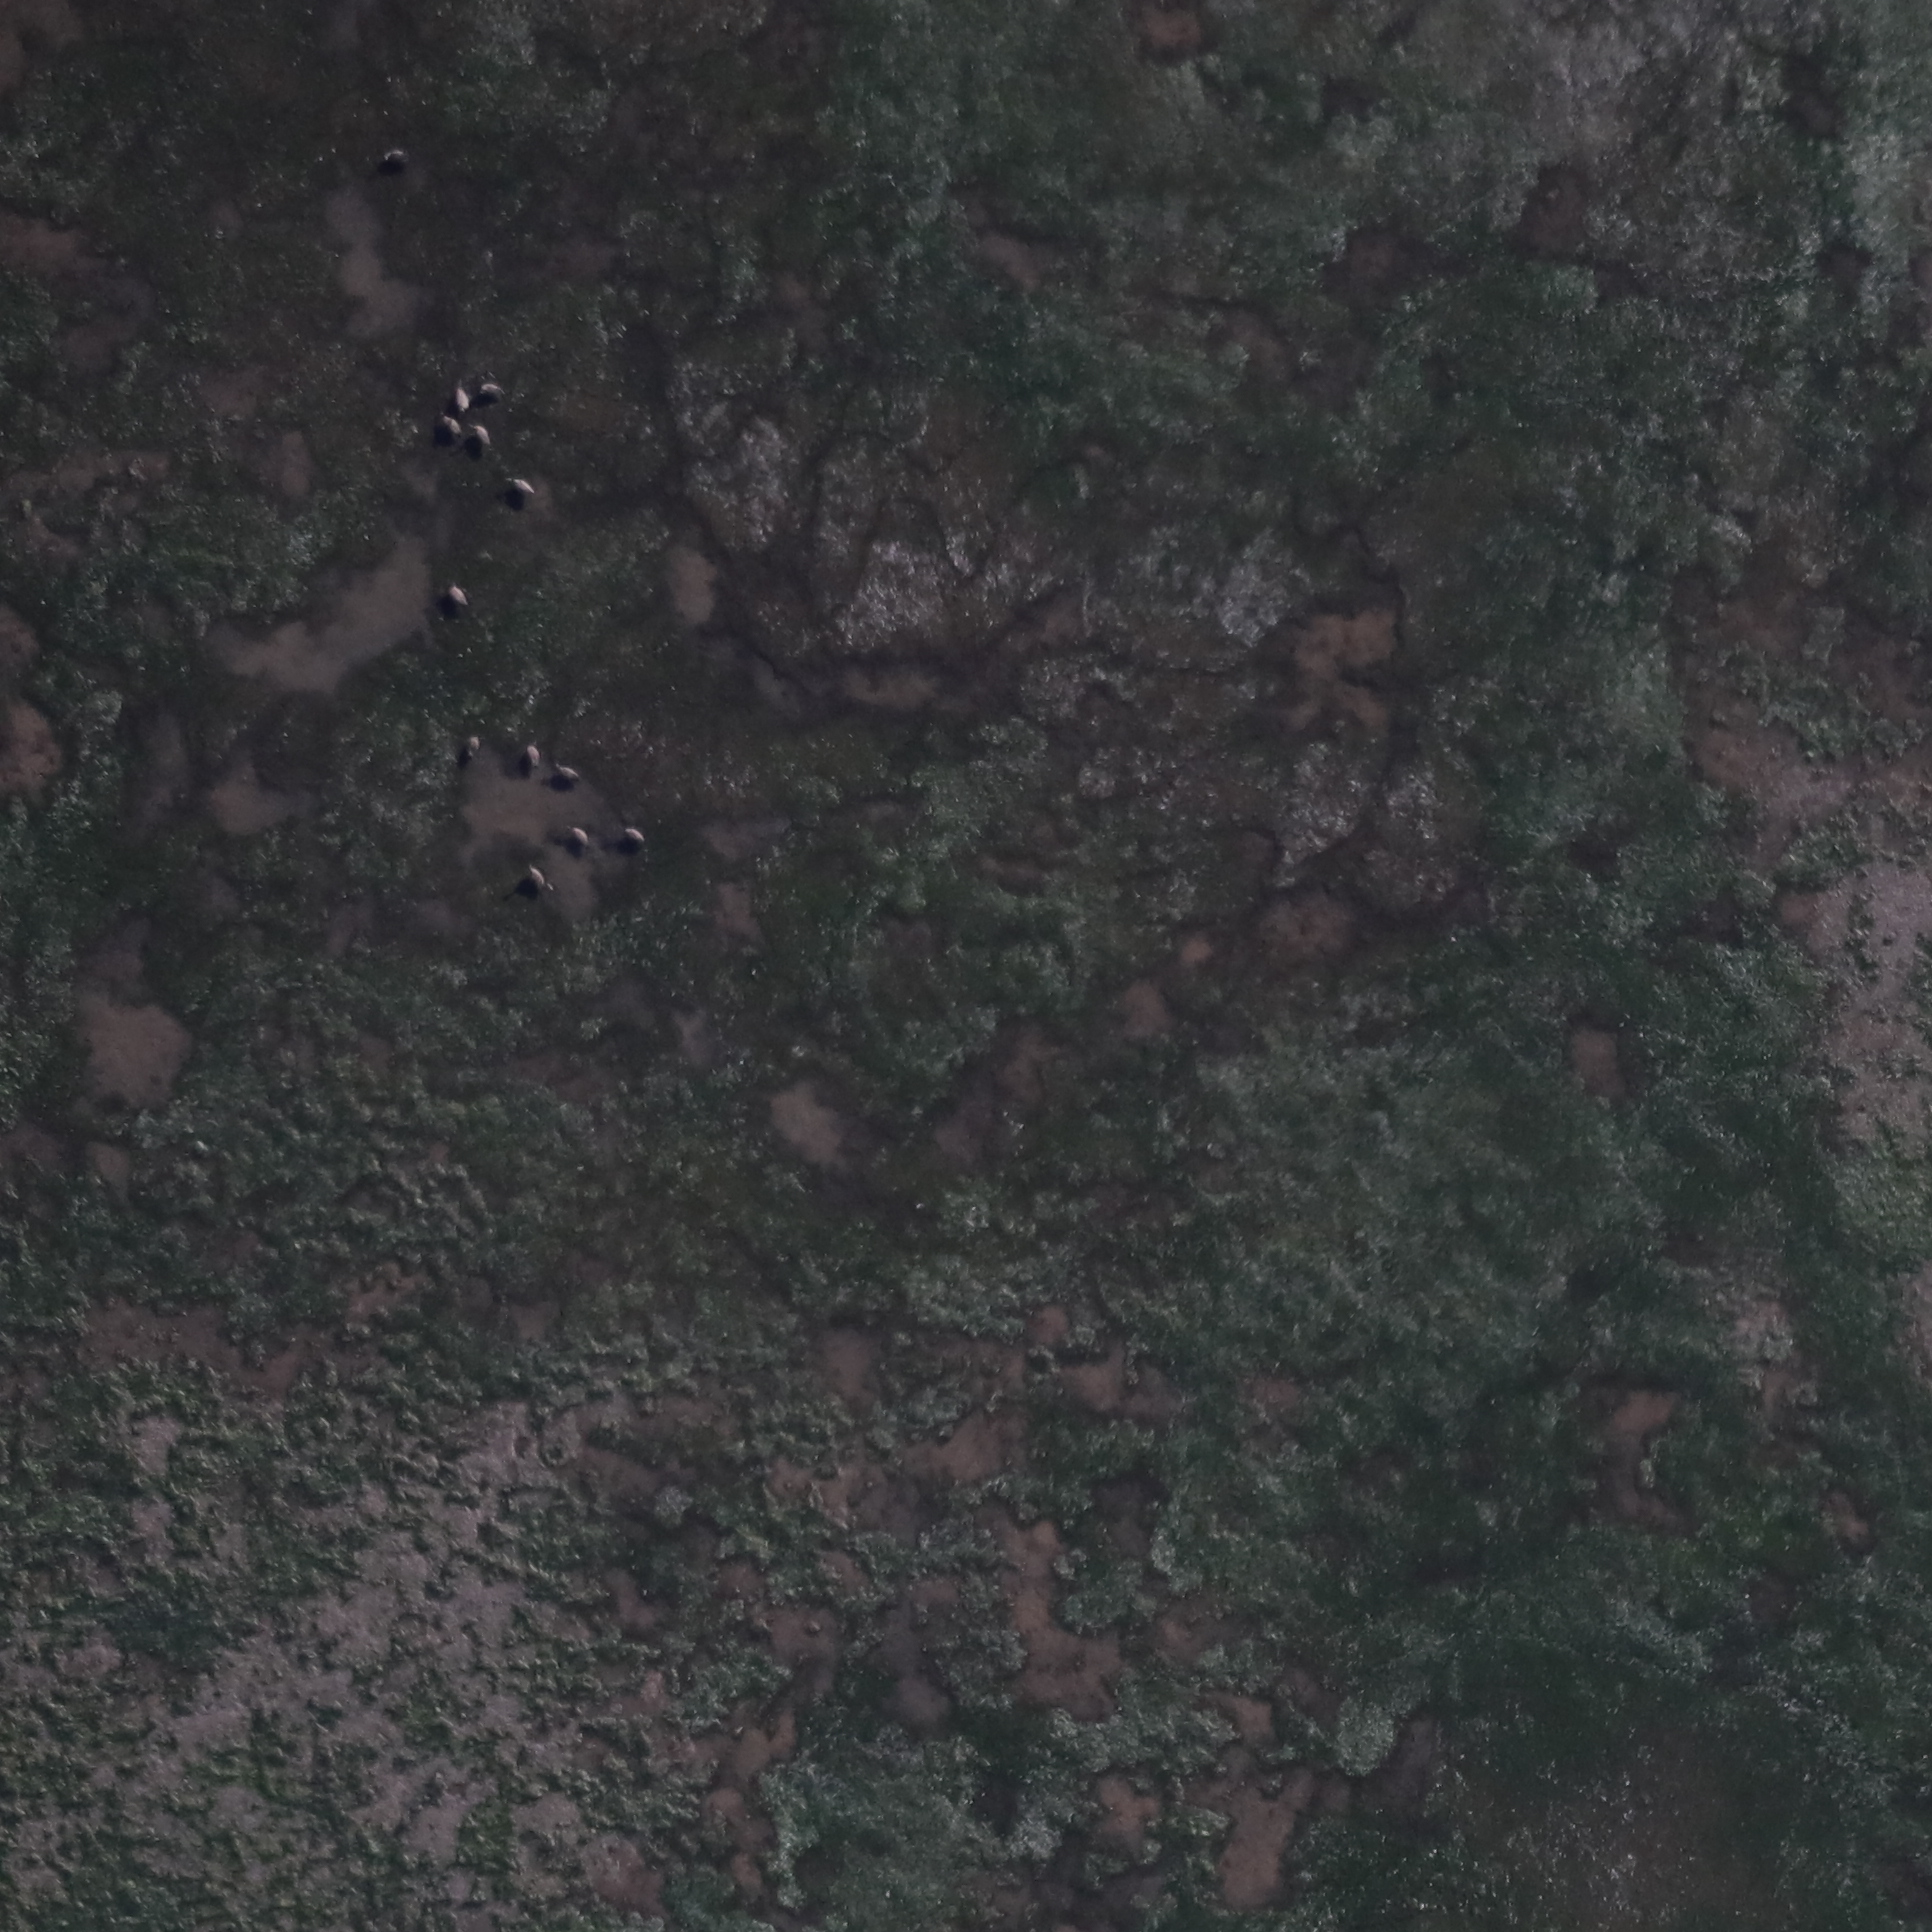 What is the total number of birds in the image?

13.